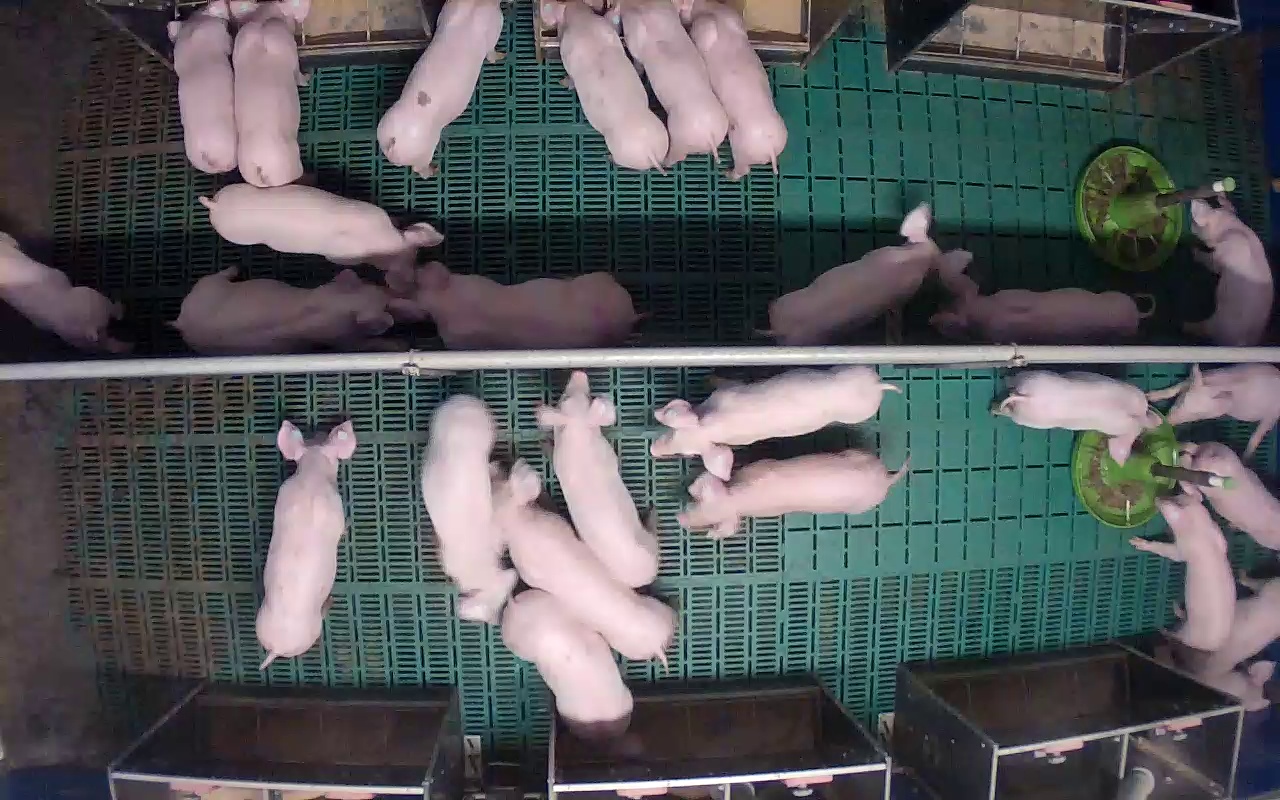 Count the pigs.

26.